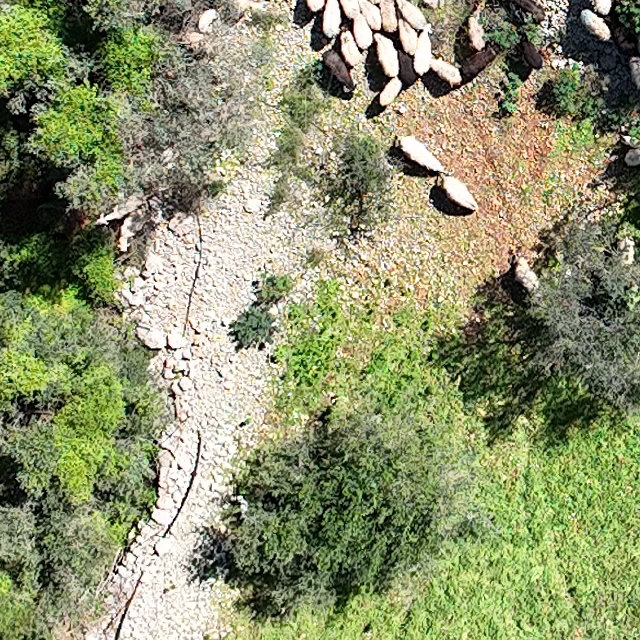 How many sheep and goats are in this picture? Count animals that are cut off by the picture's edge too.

33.